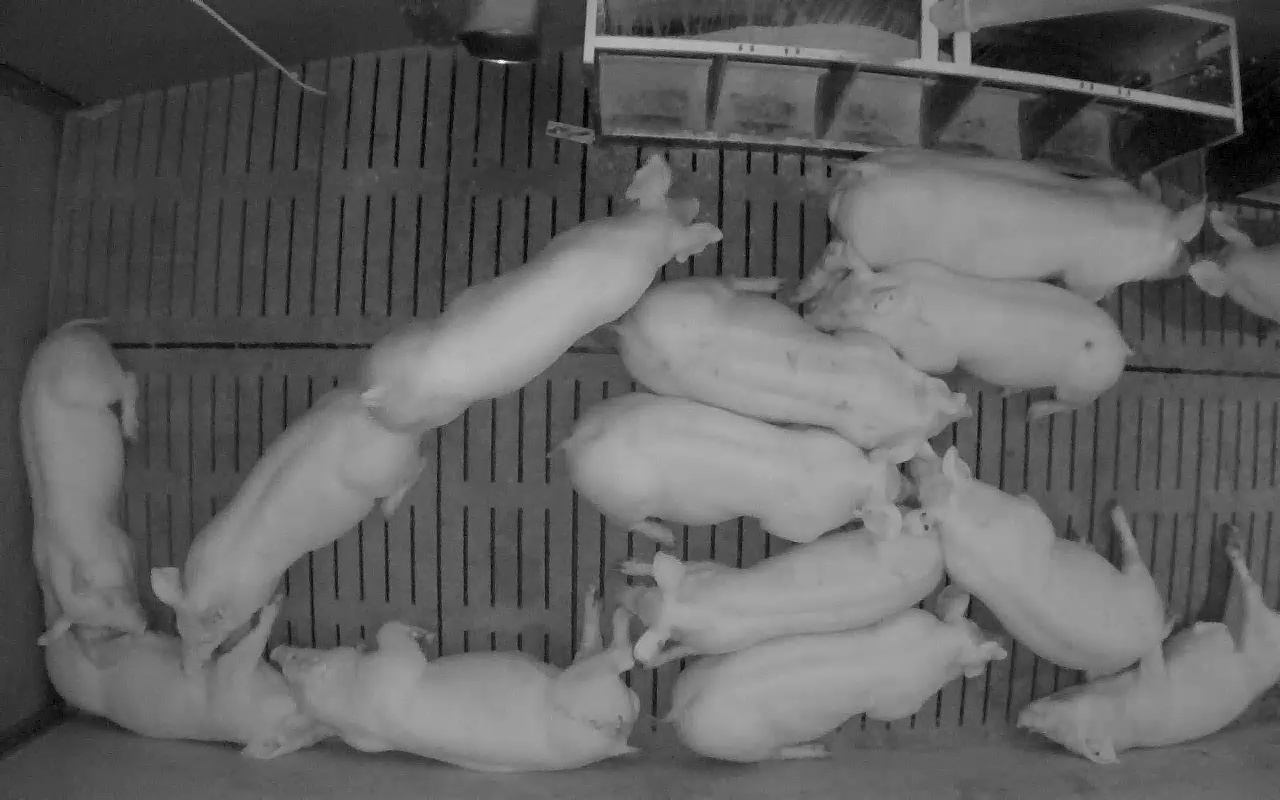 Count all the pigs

14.